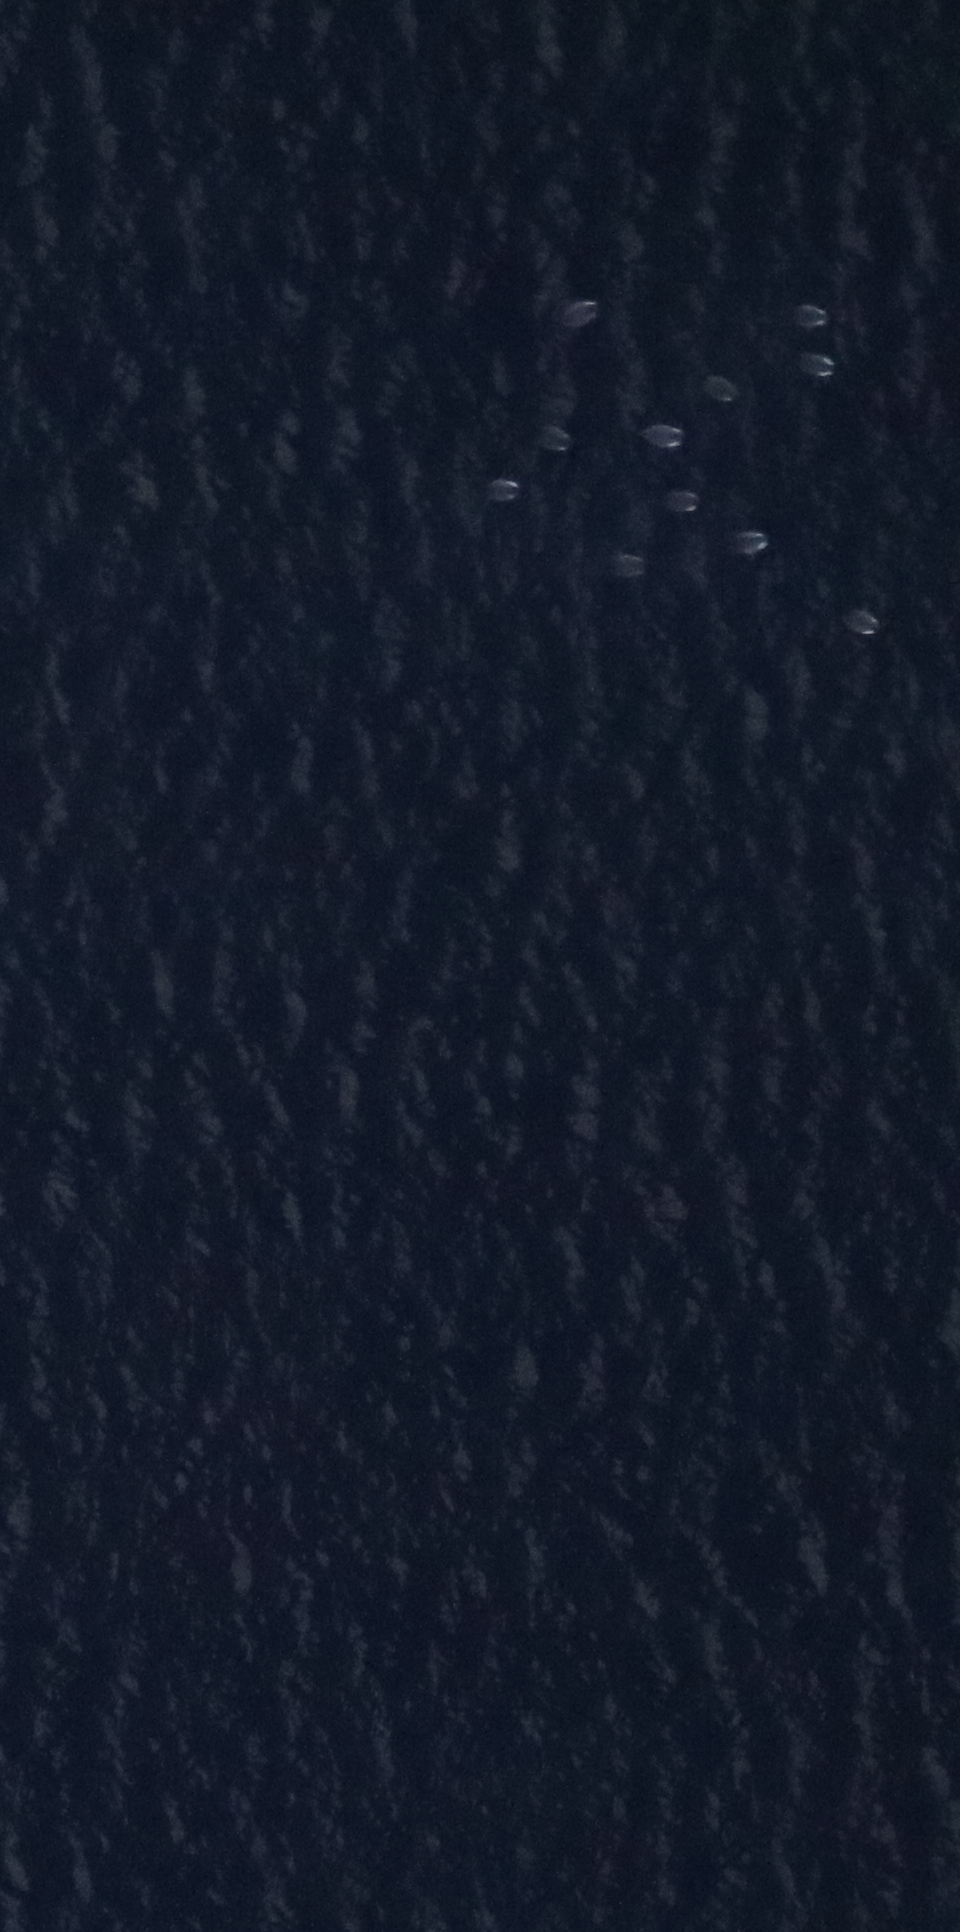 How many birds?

11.